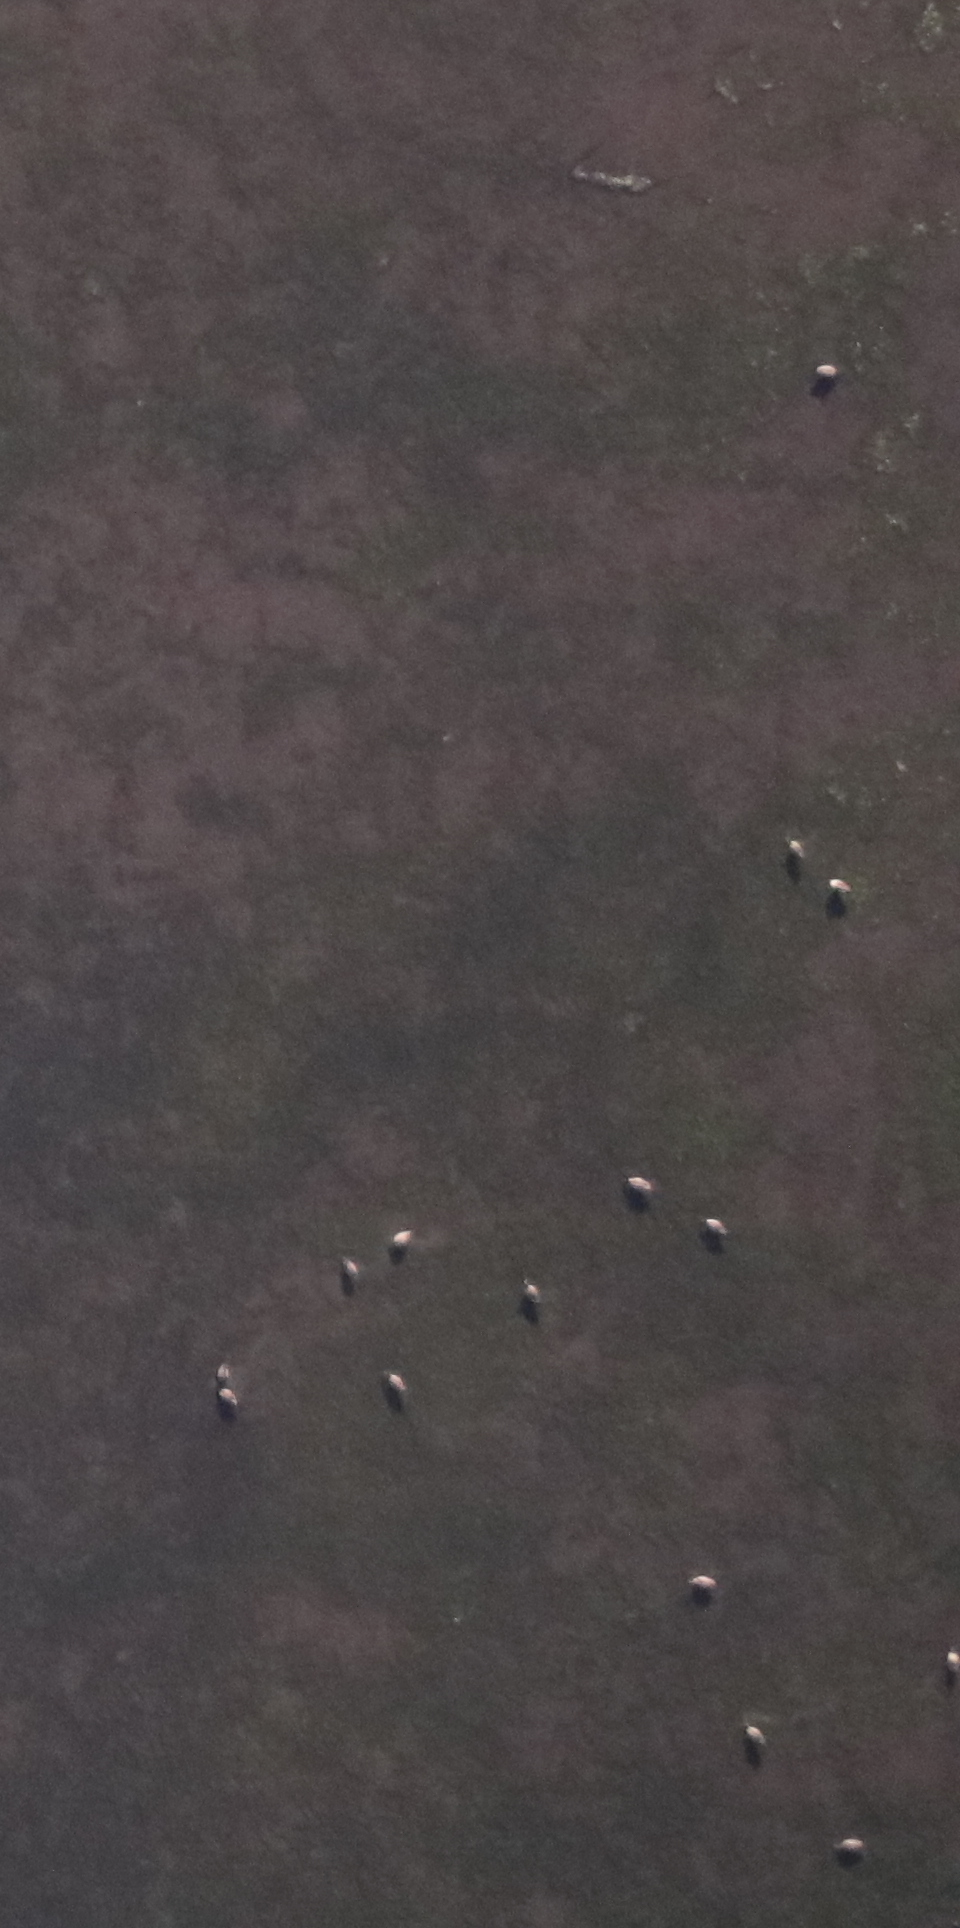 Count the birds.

15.